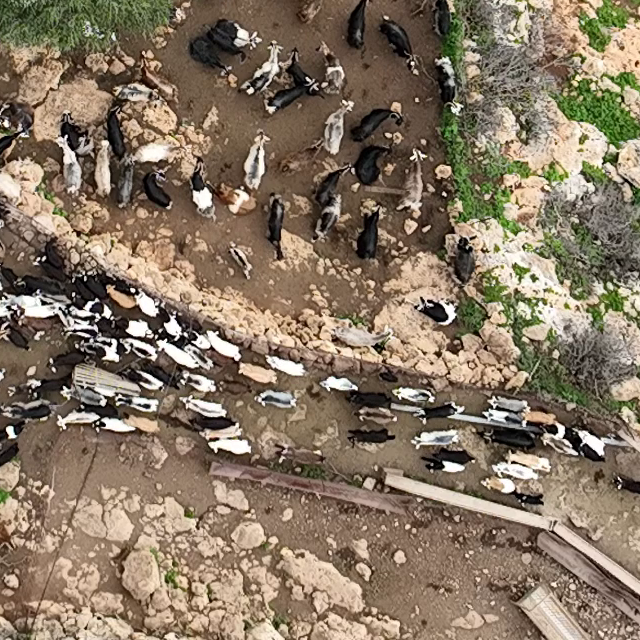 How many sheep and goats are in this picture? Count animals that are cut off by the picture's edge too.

118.